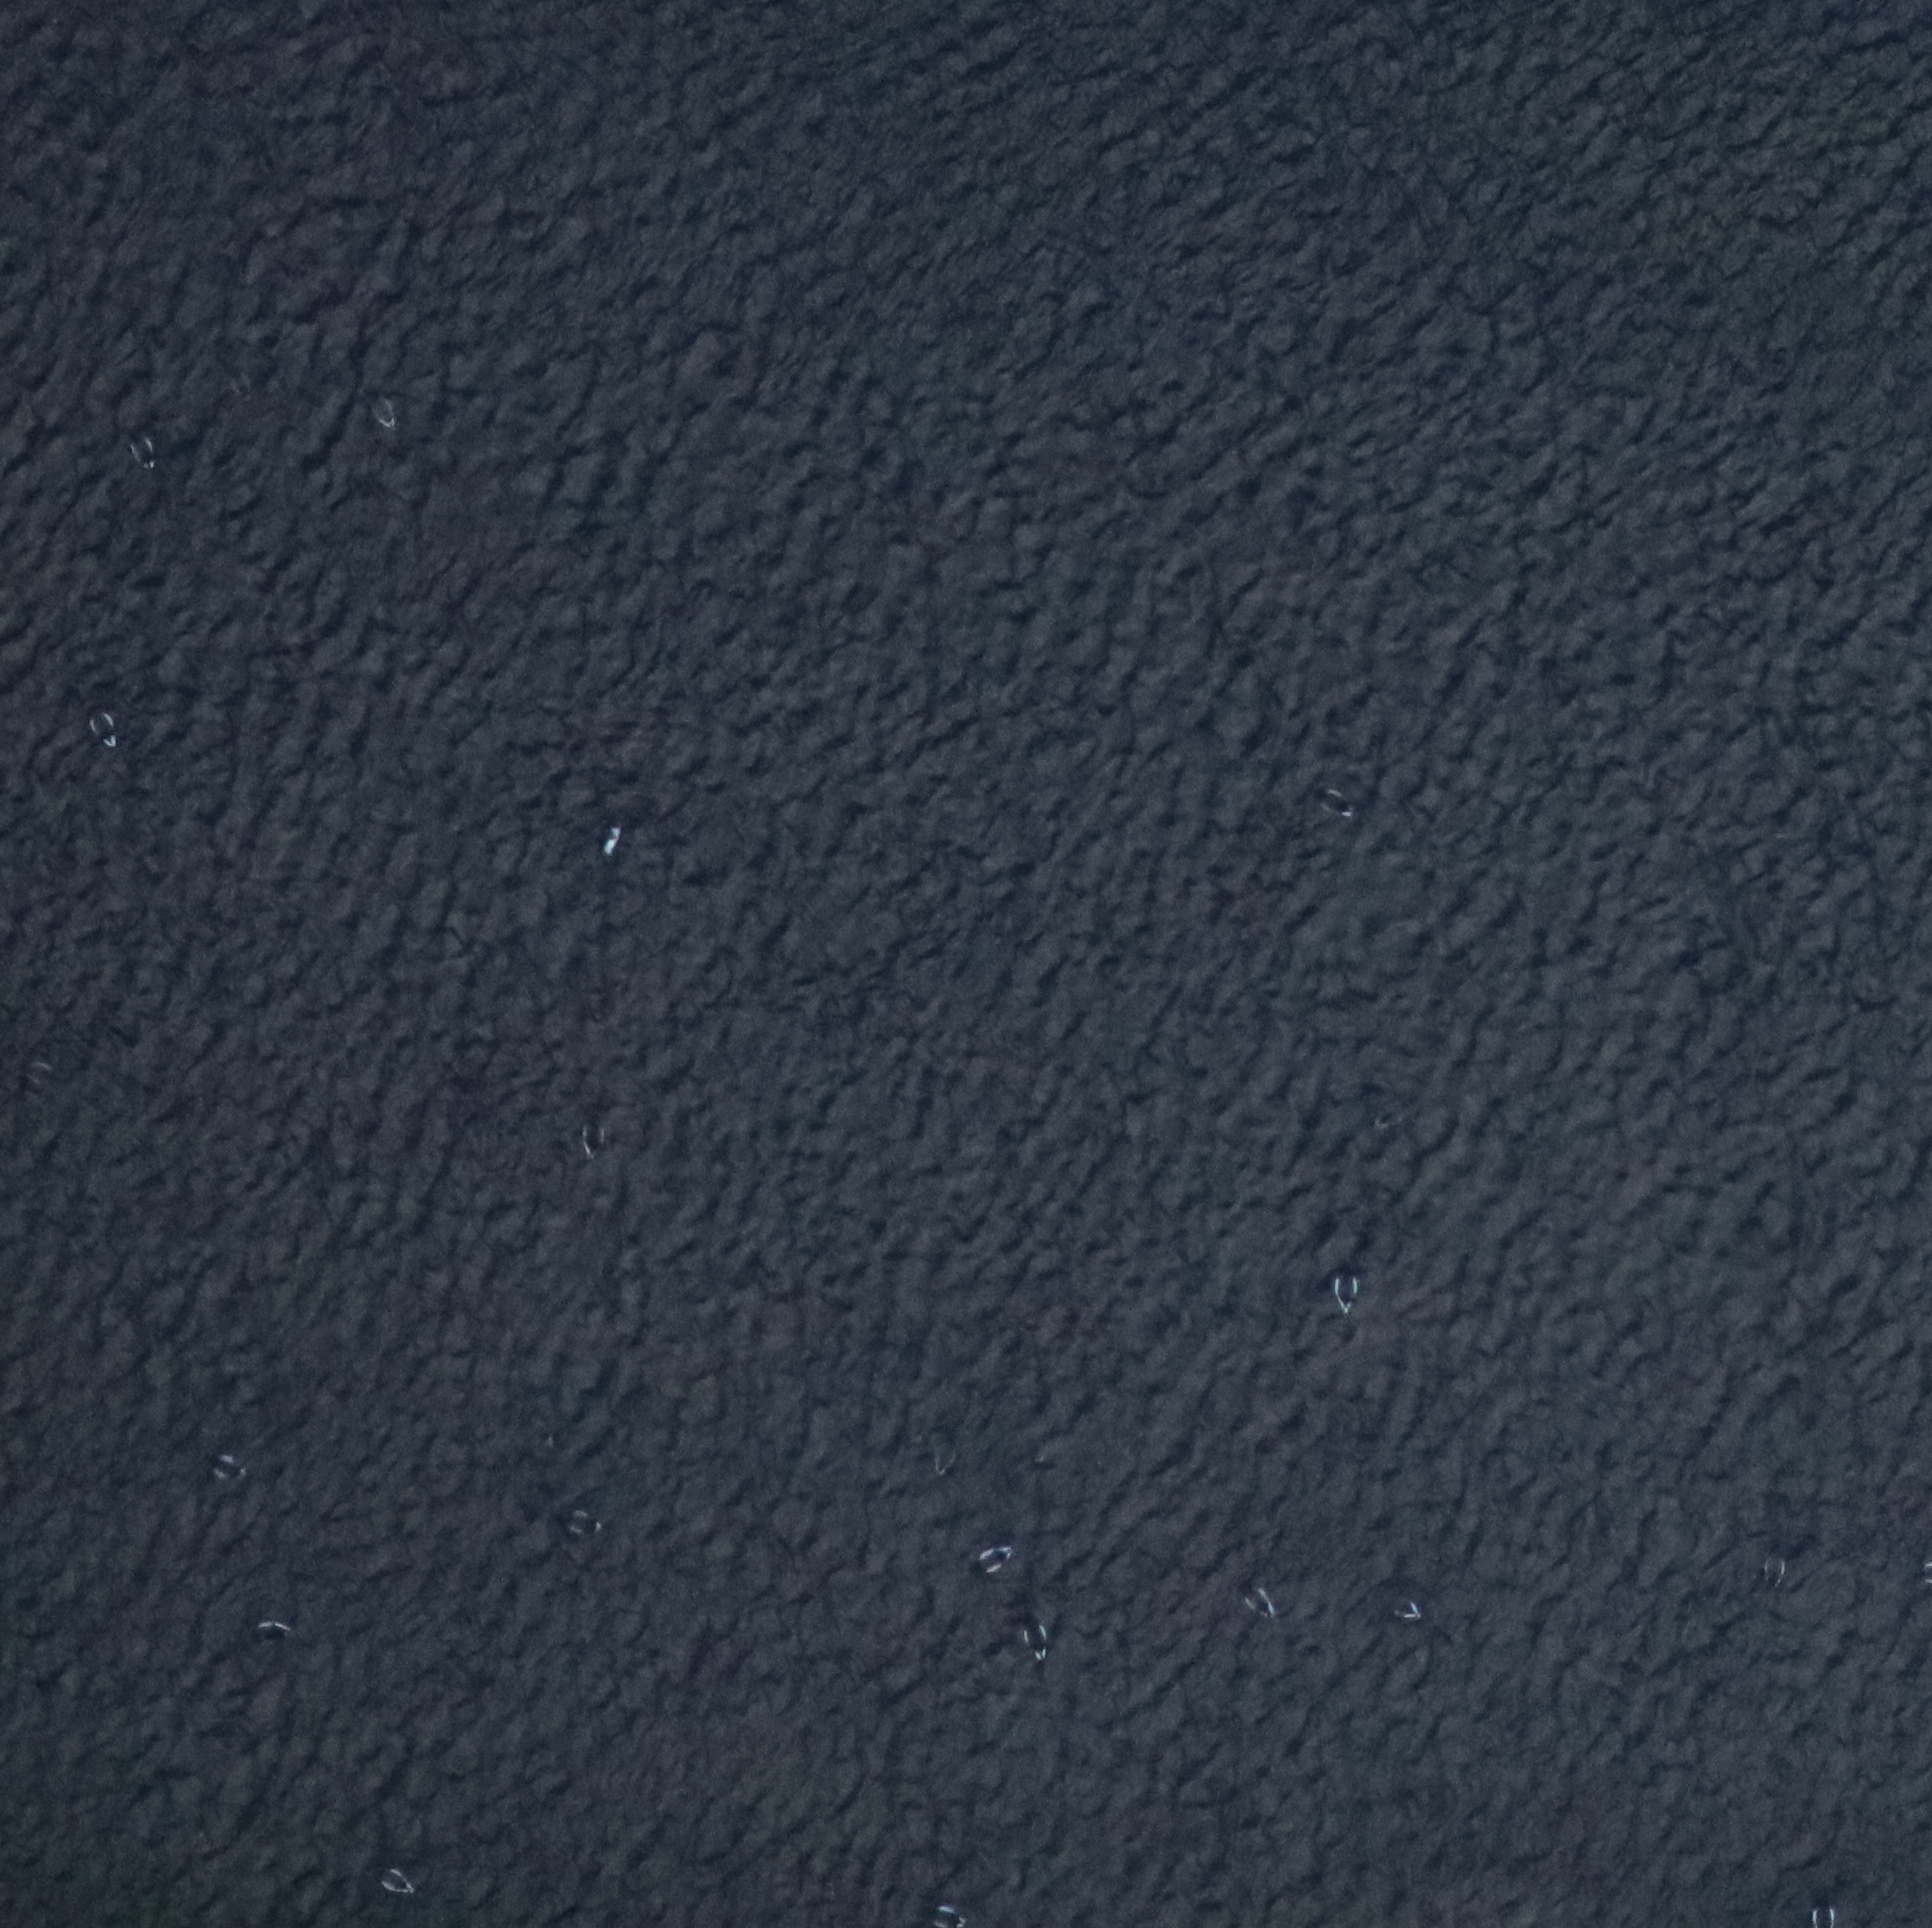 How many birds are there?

17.